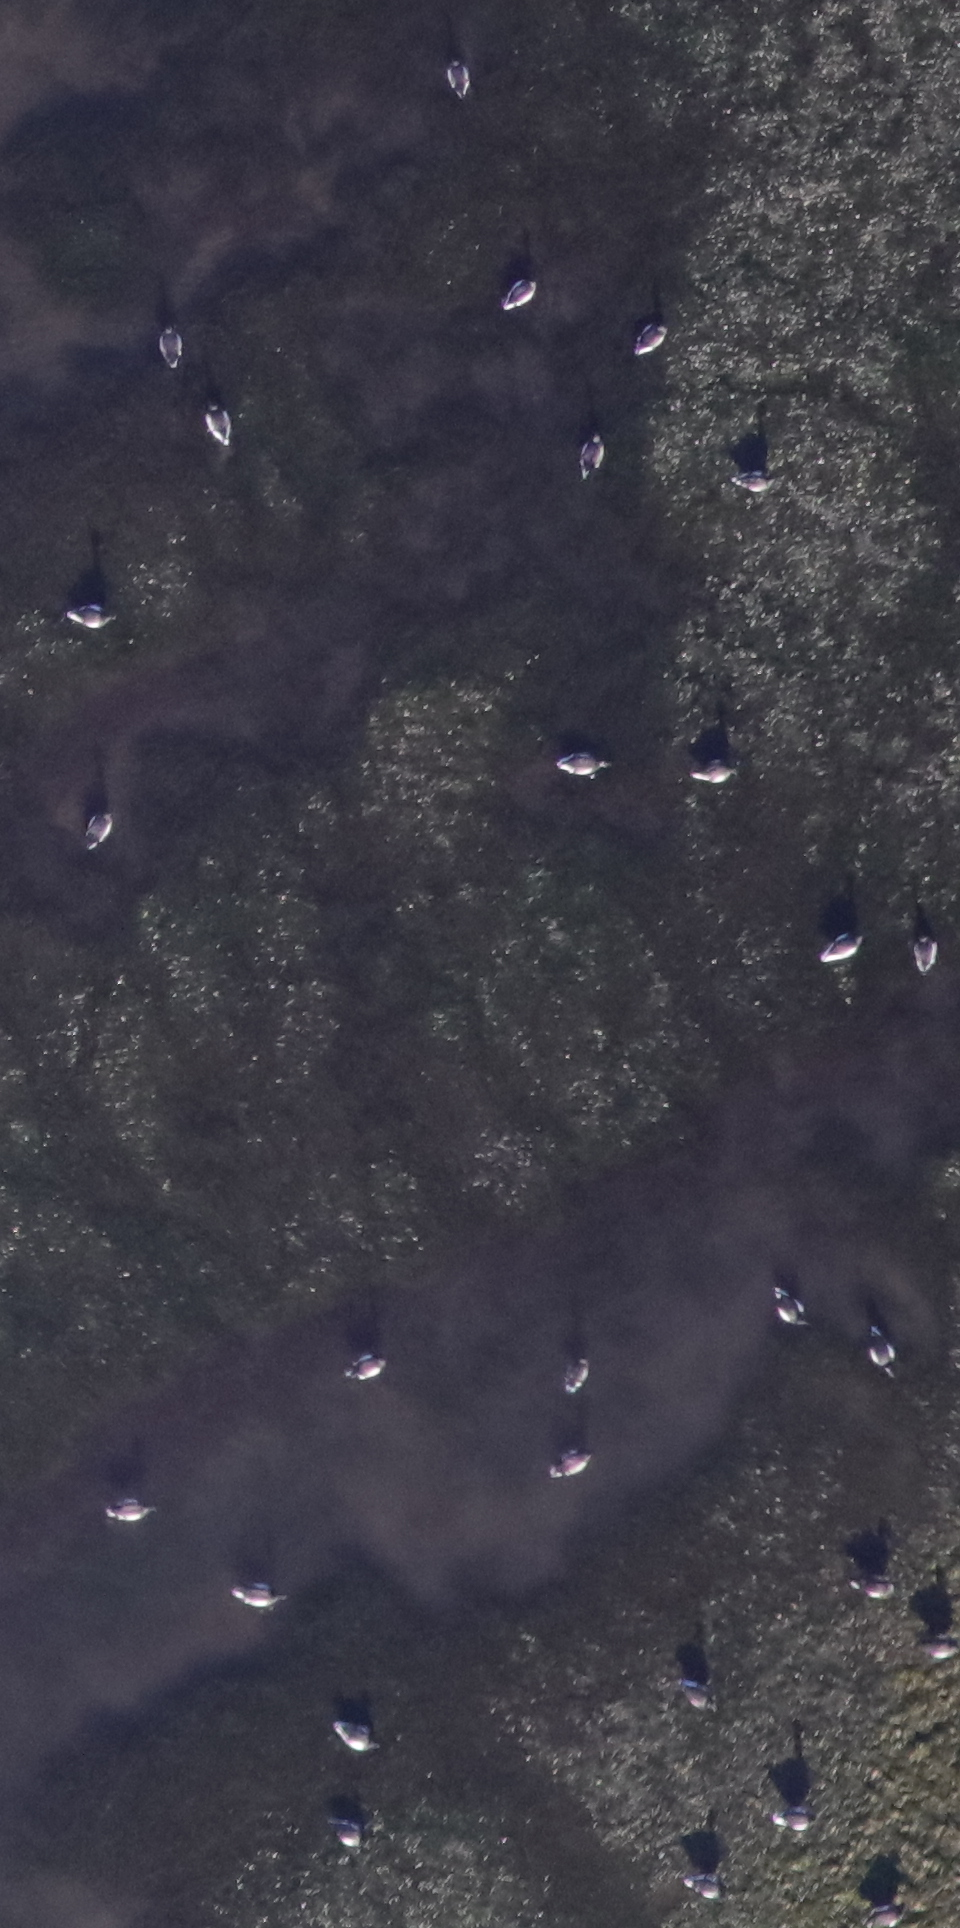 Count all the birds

28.